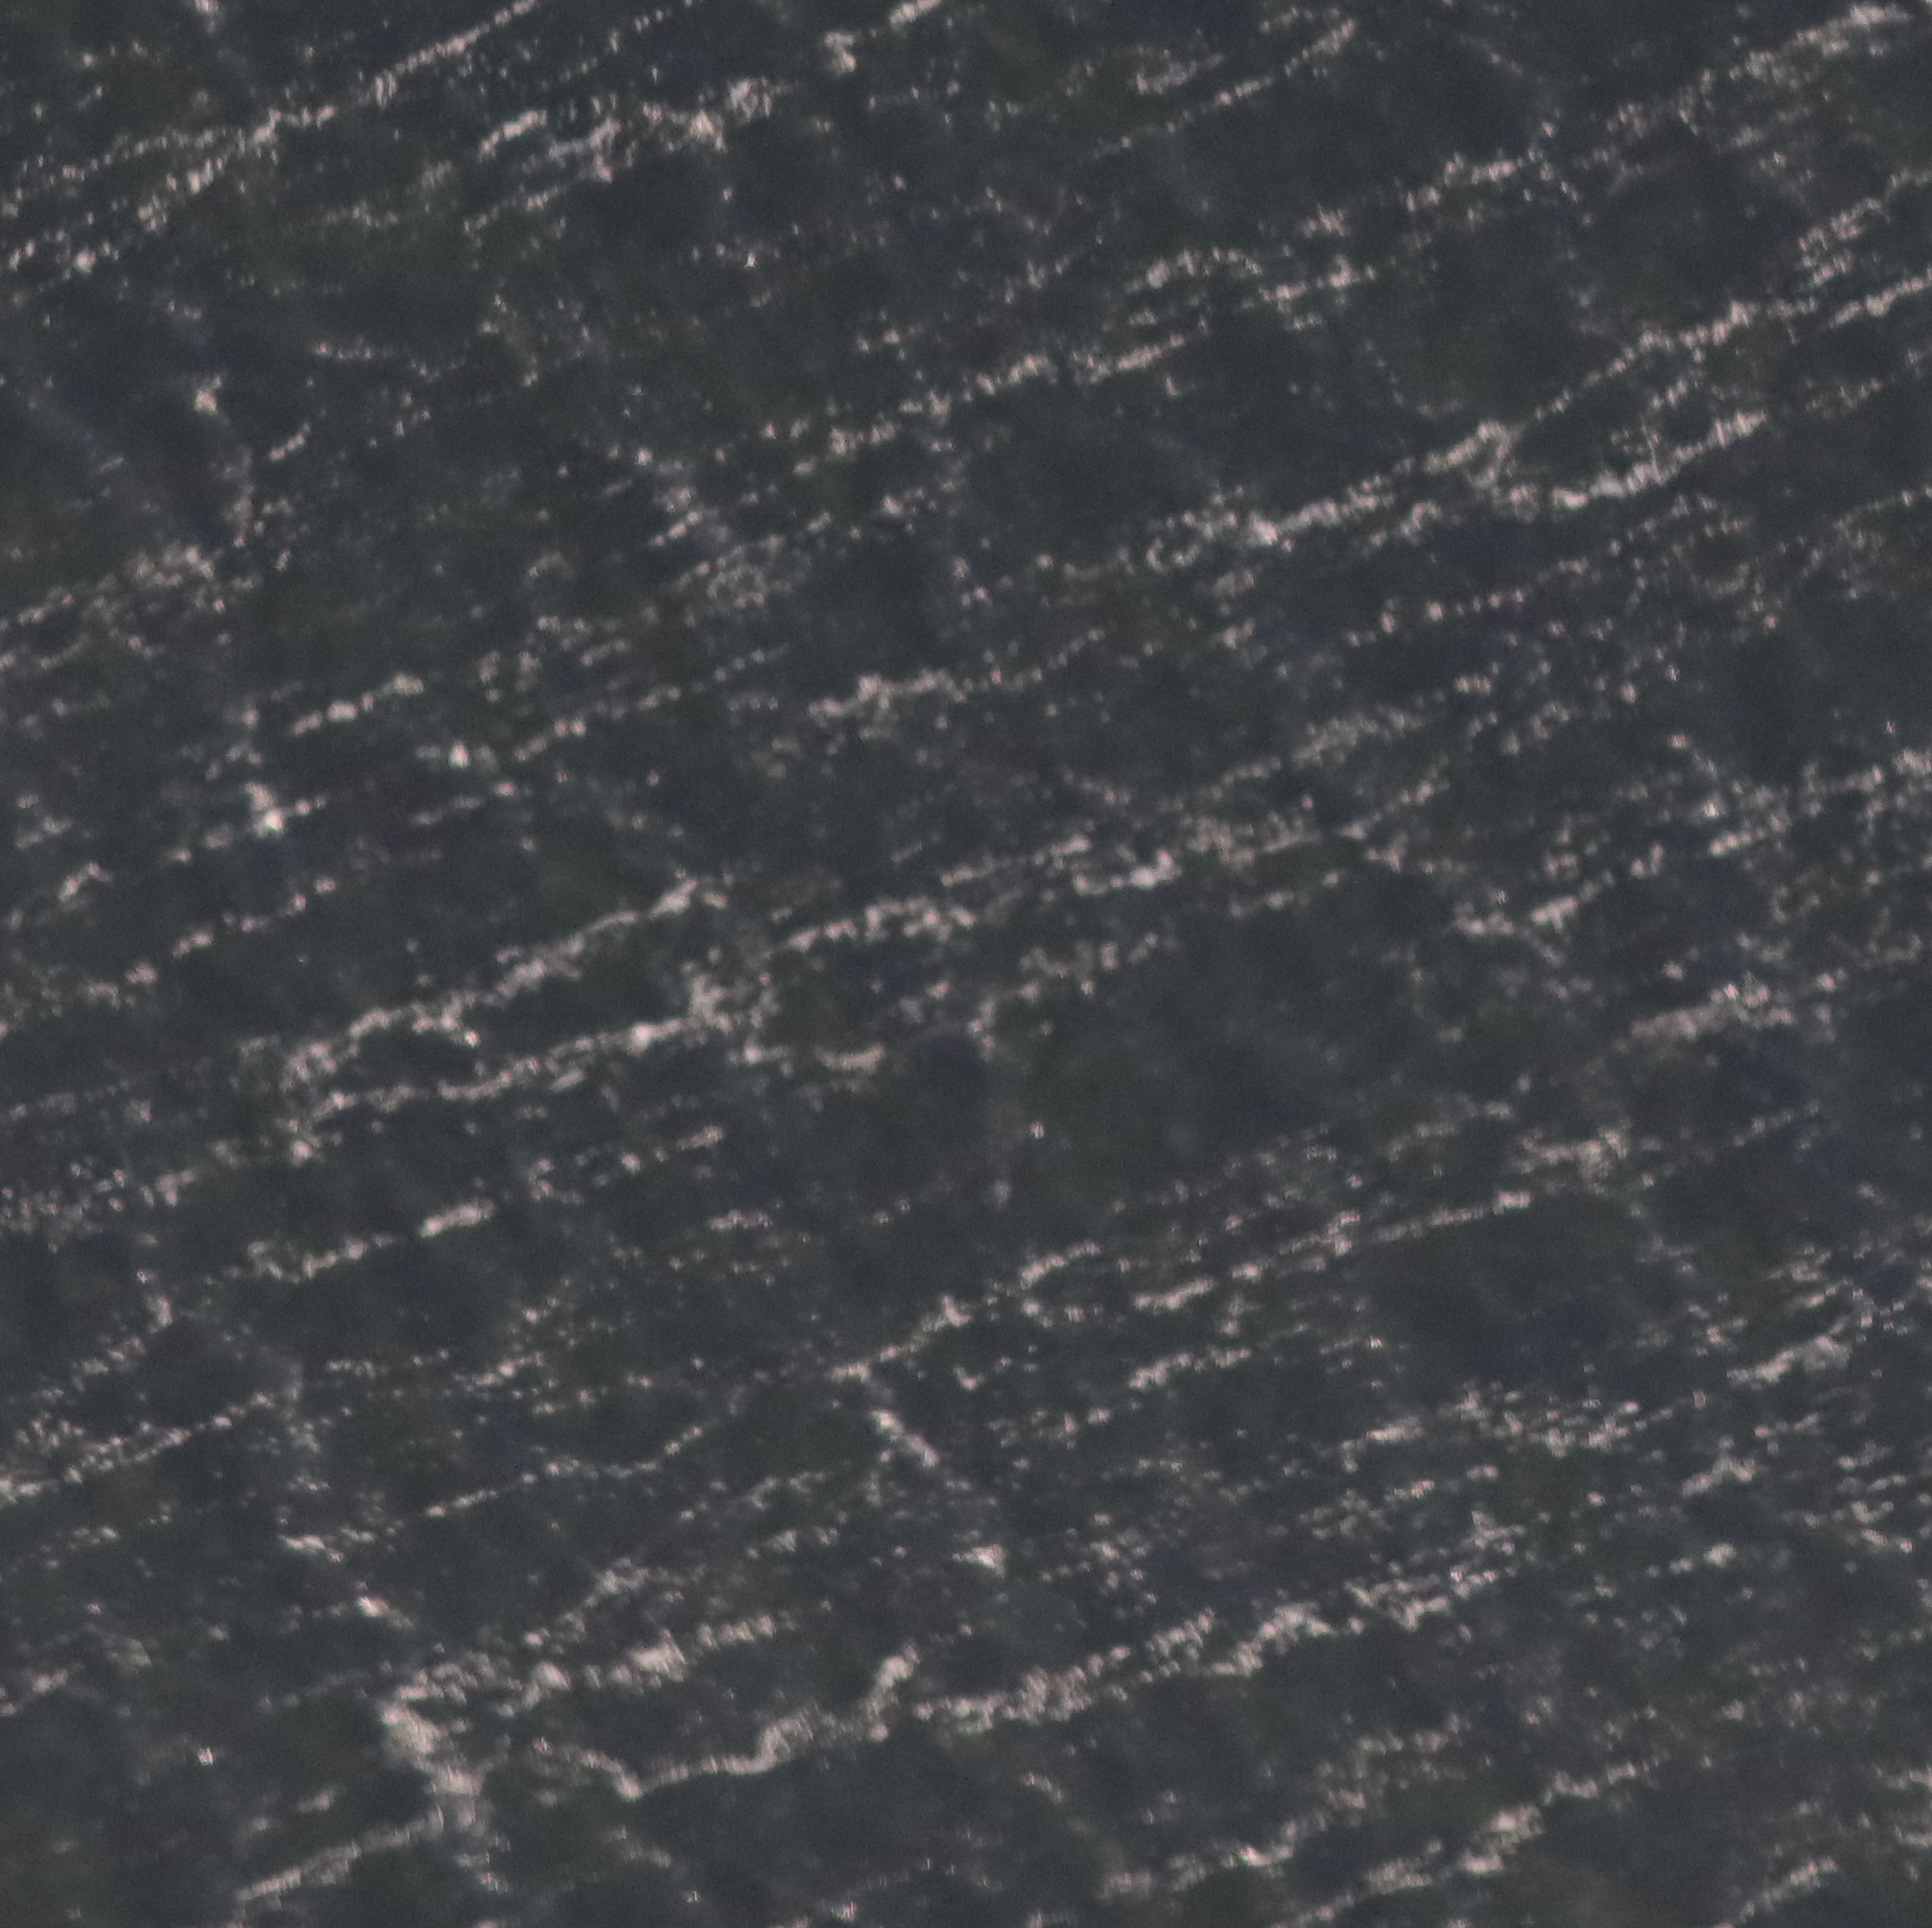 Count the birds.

0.